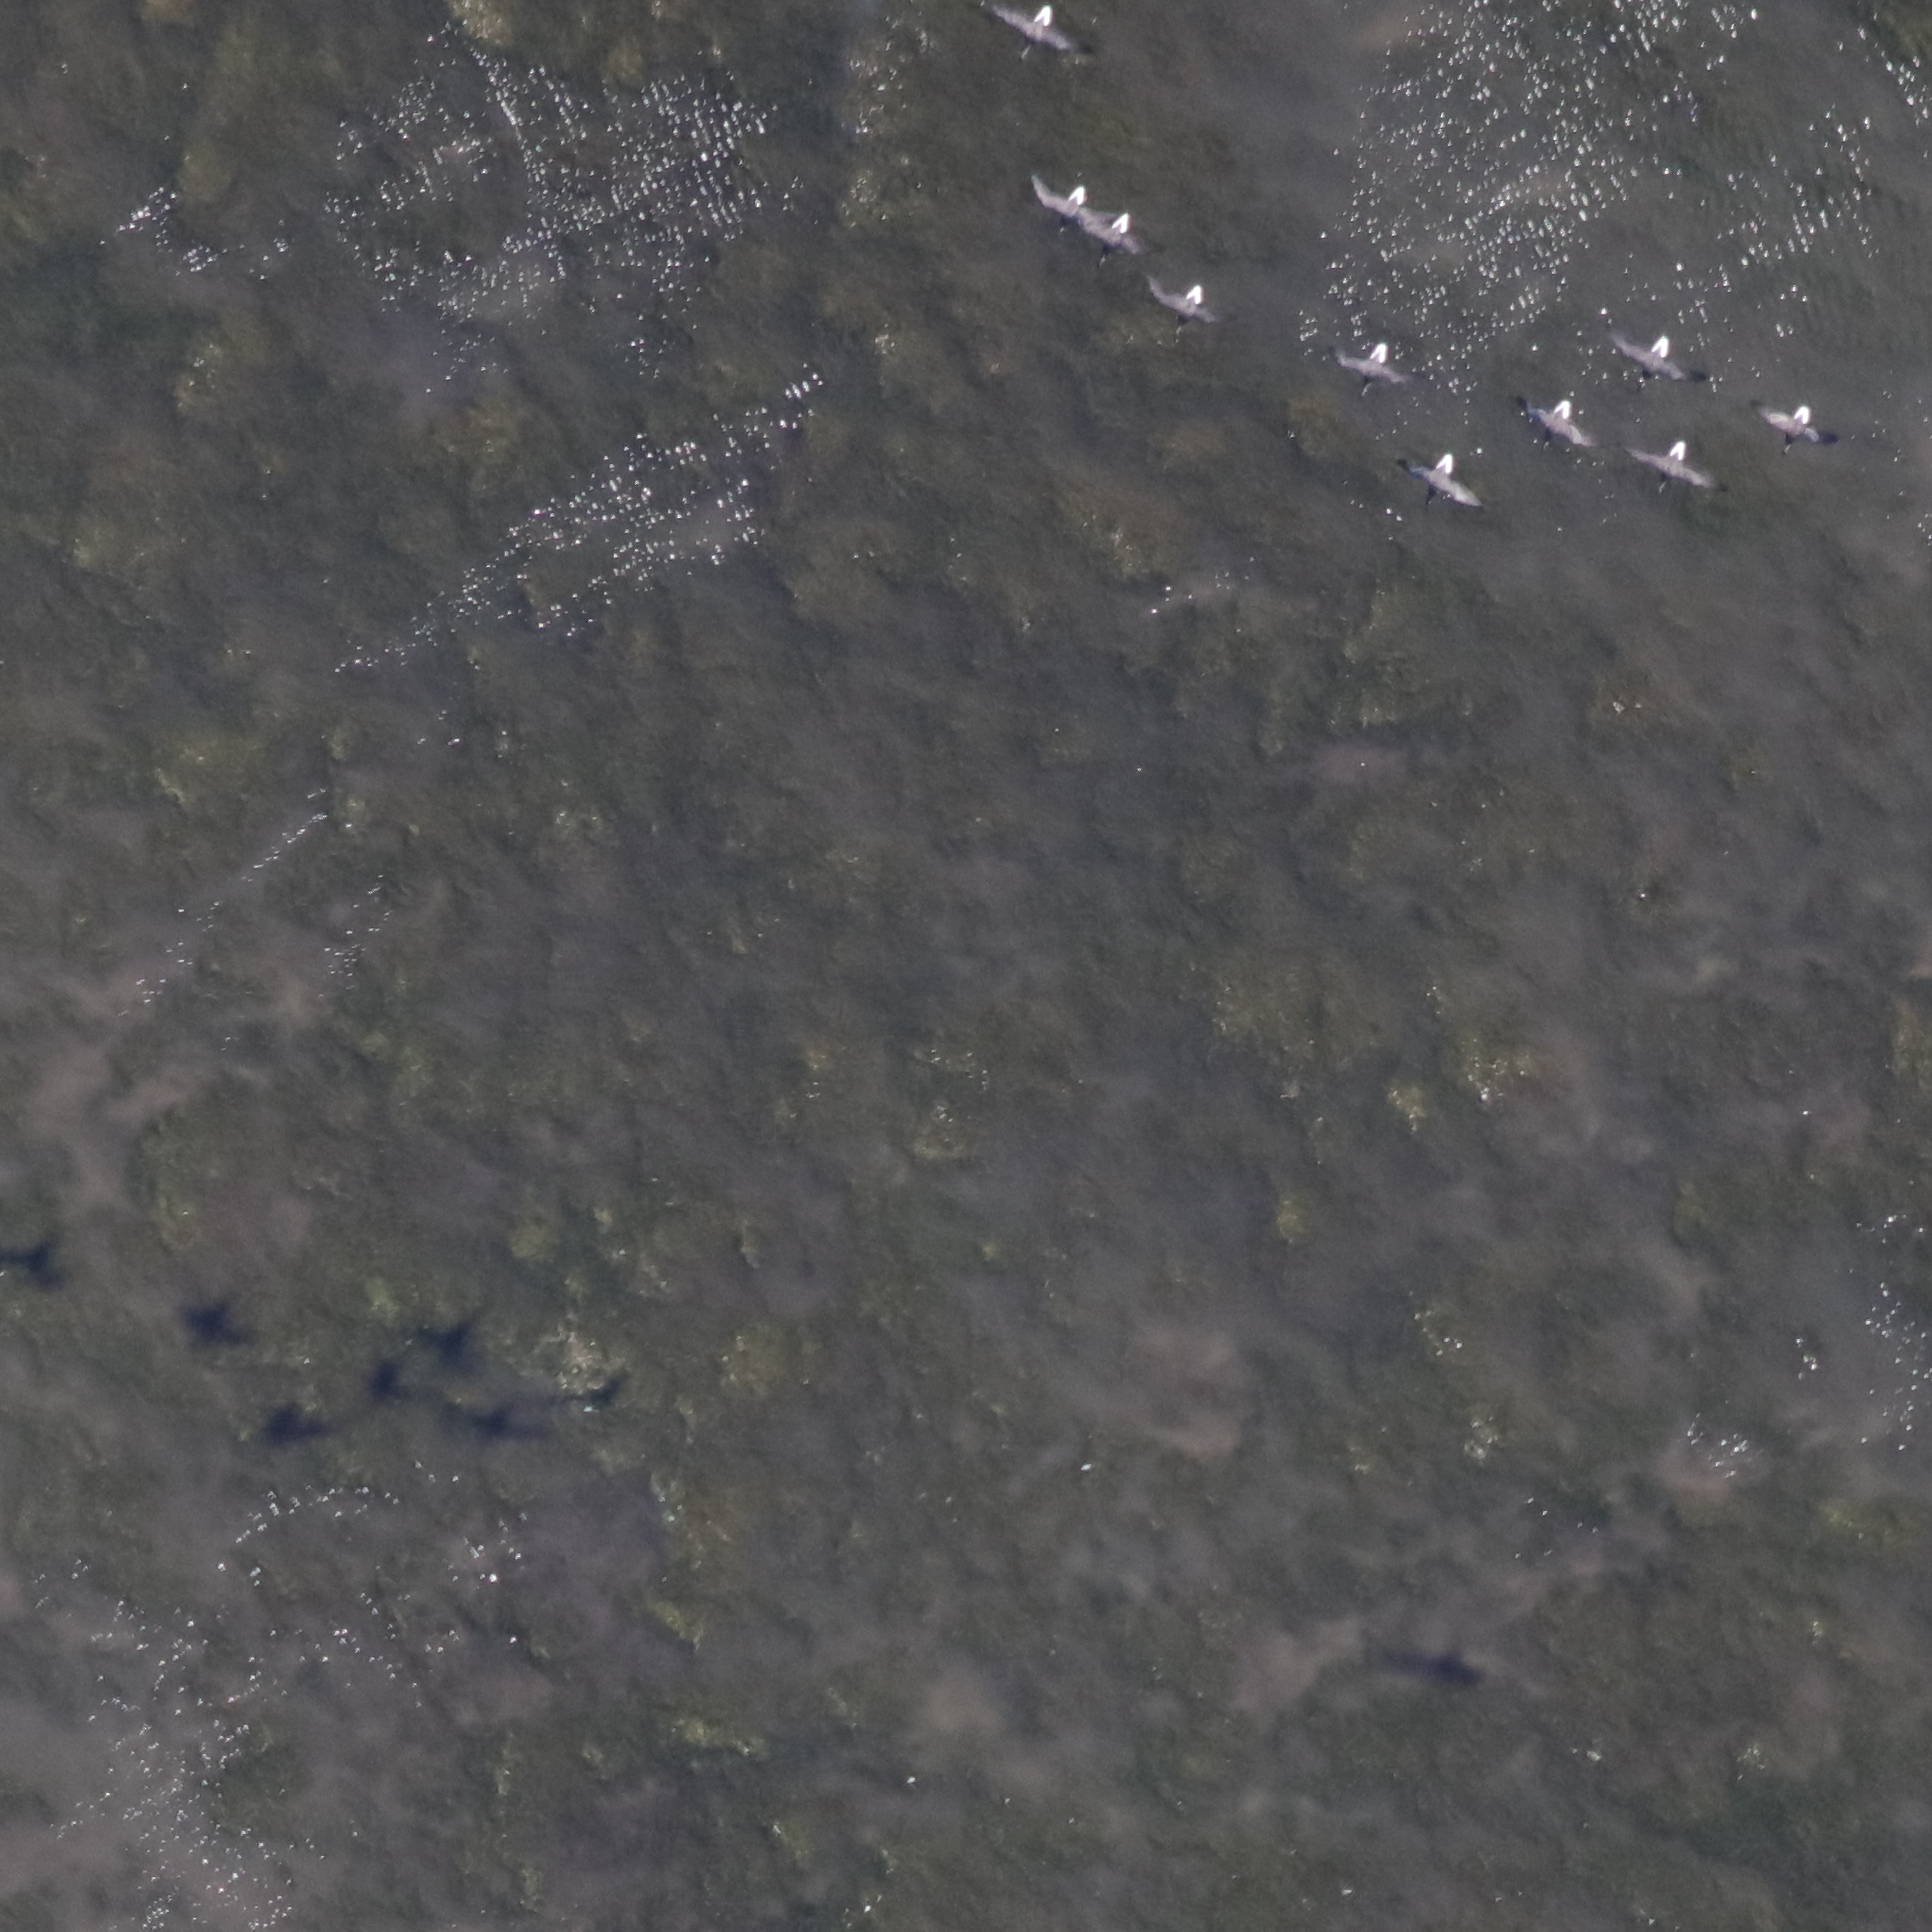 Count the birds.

10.